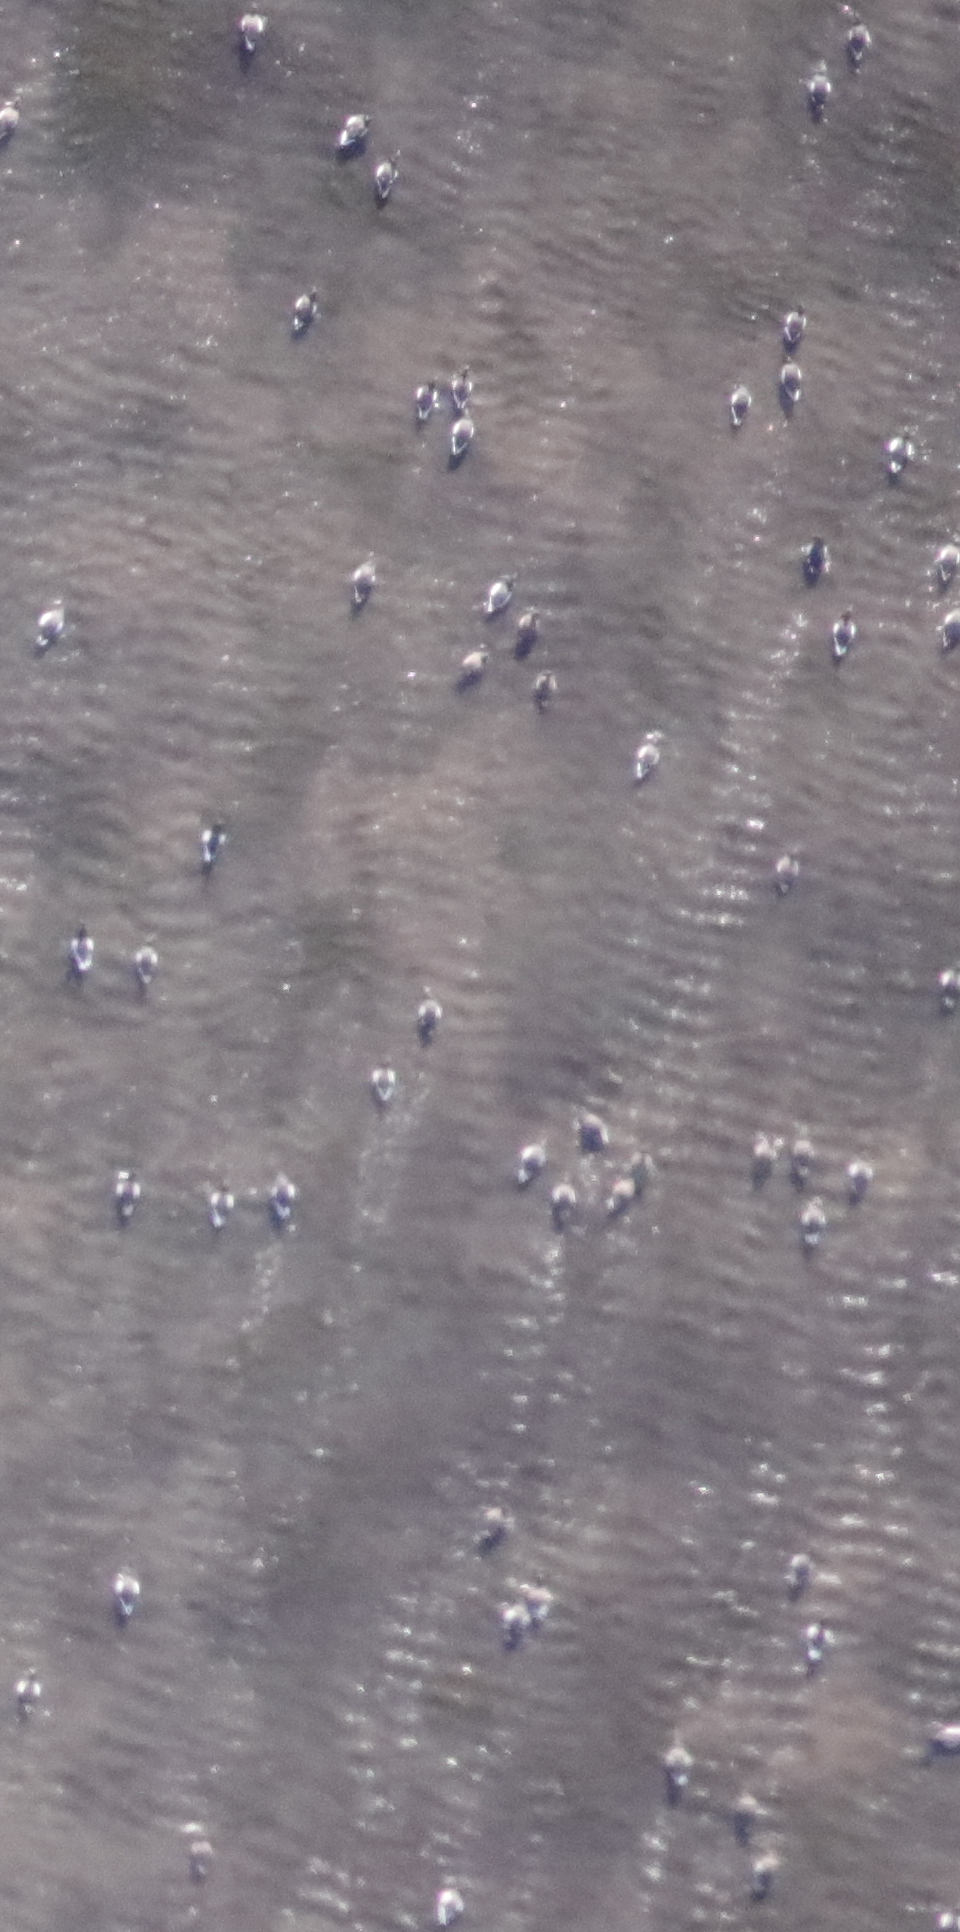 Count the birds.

51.